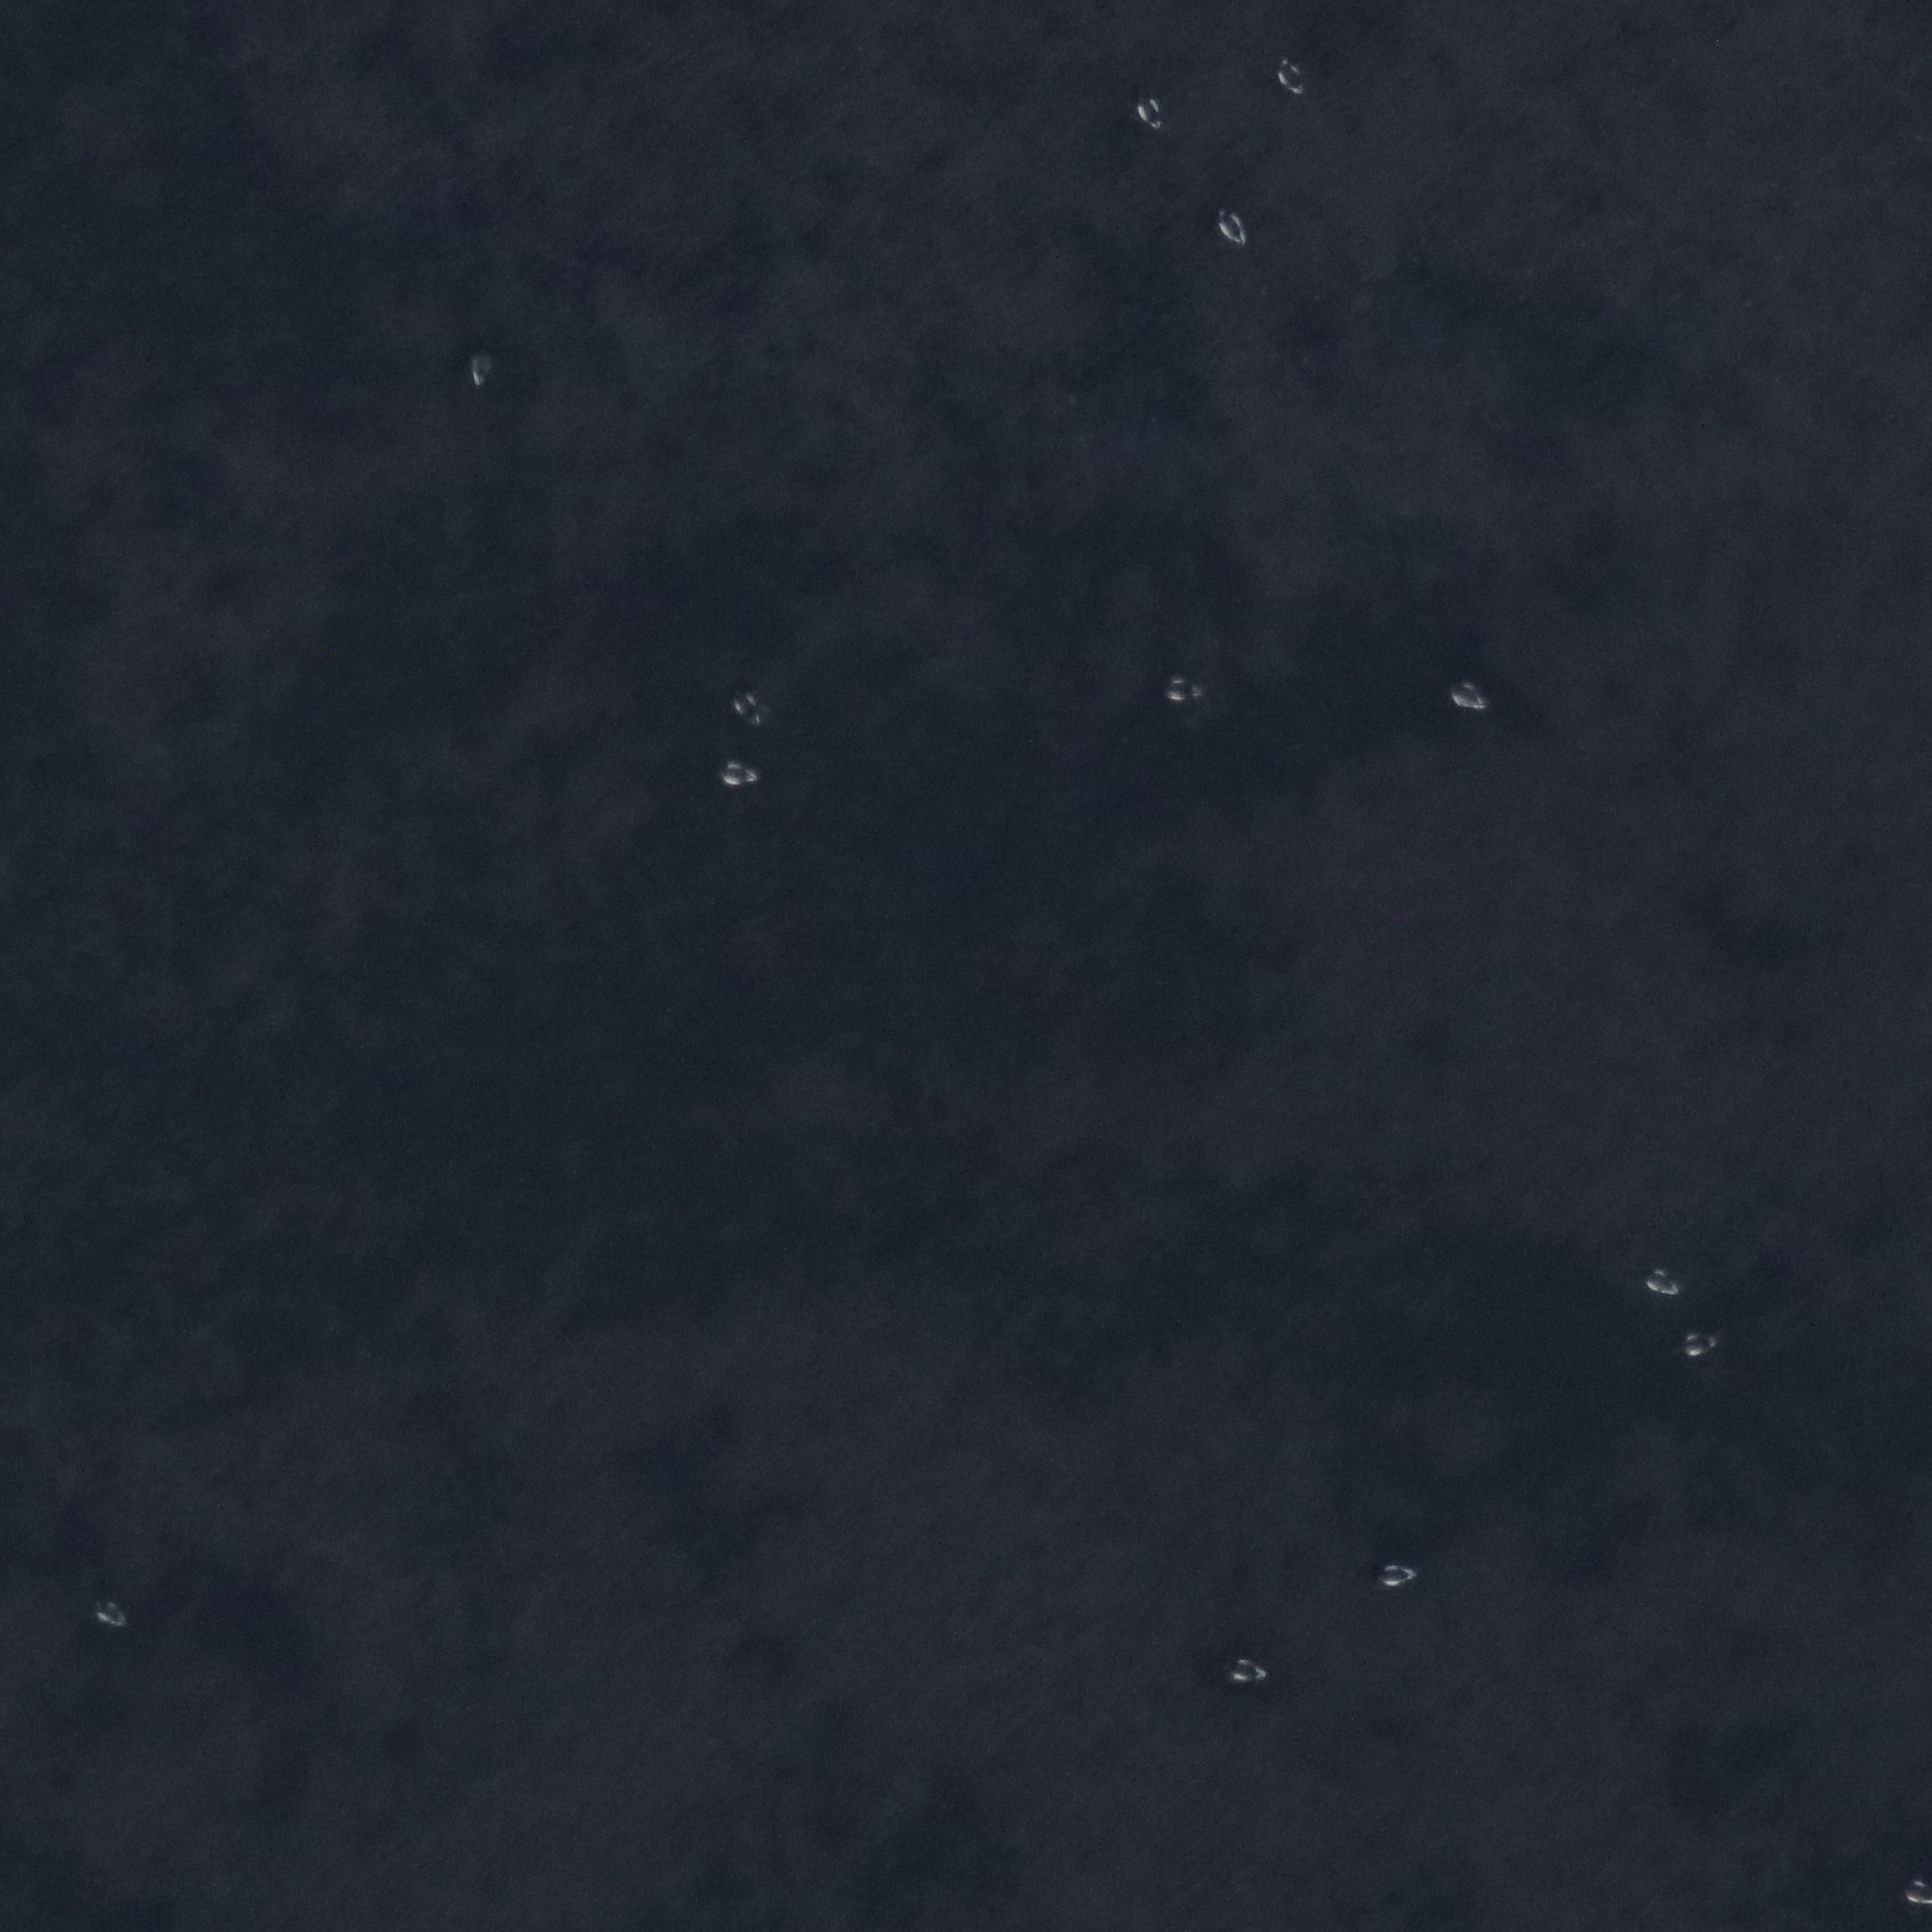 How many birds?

14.